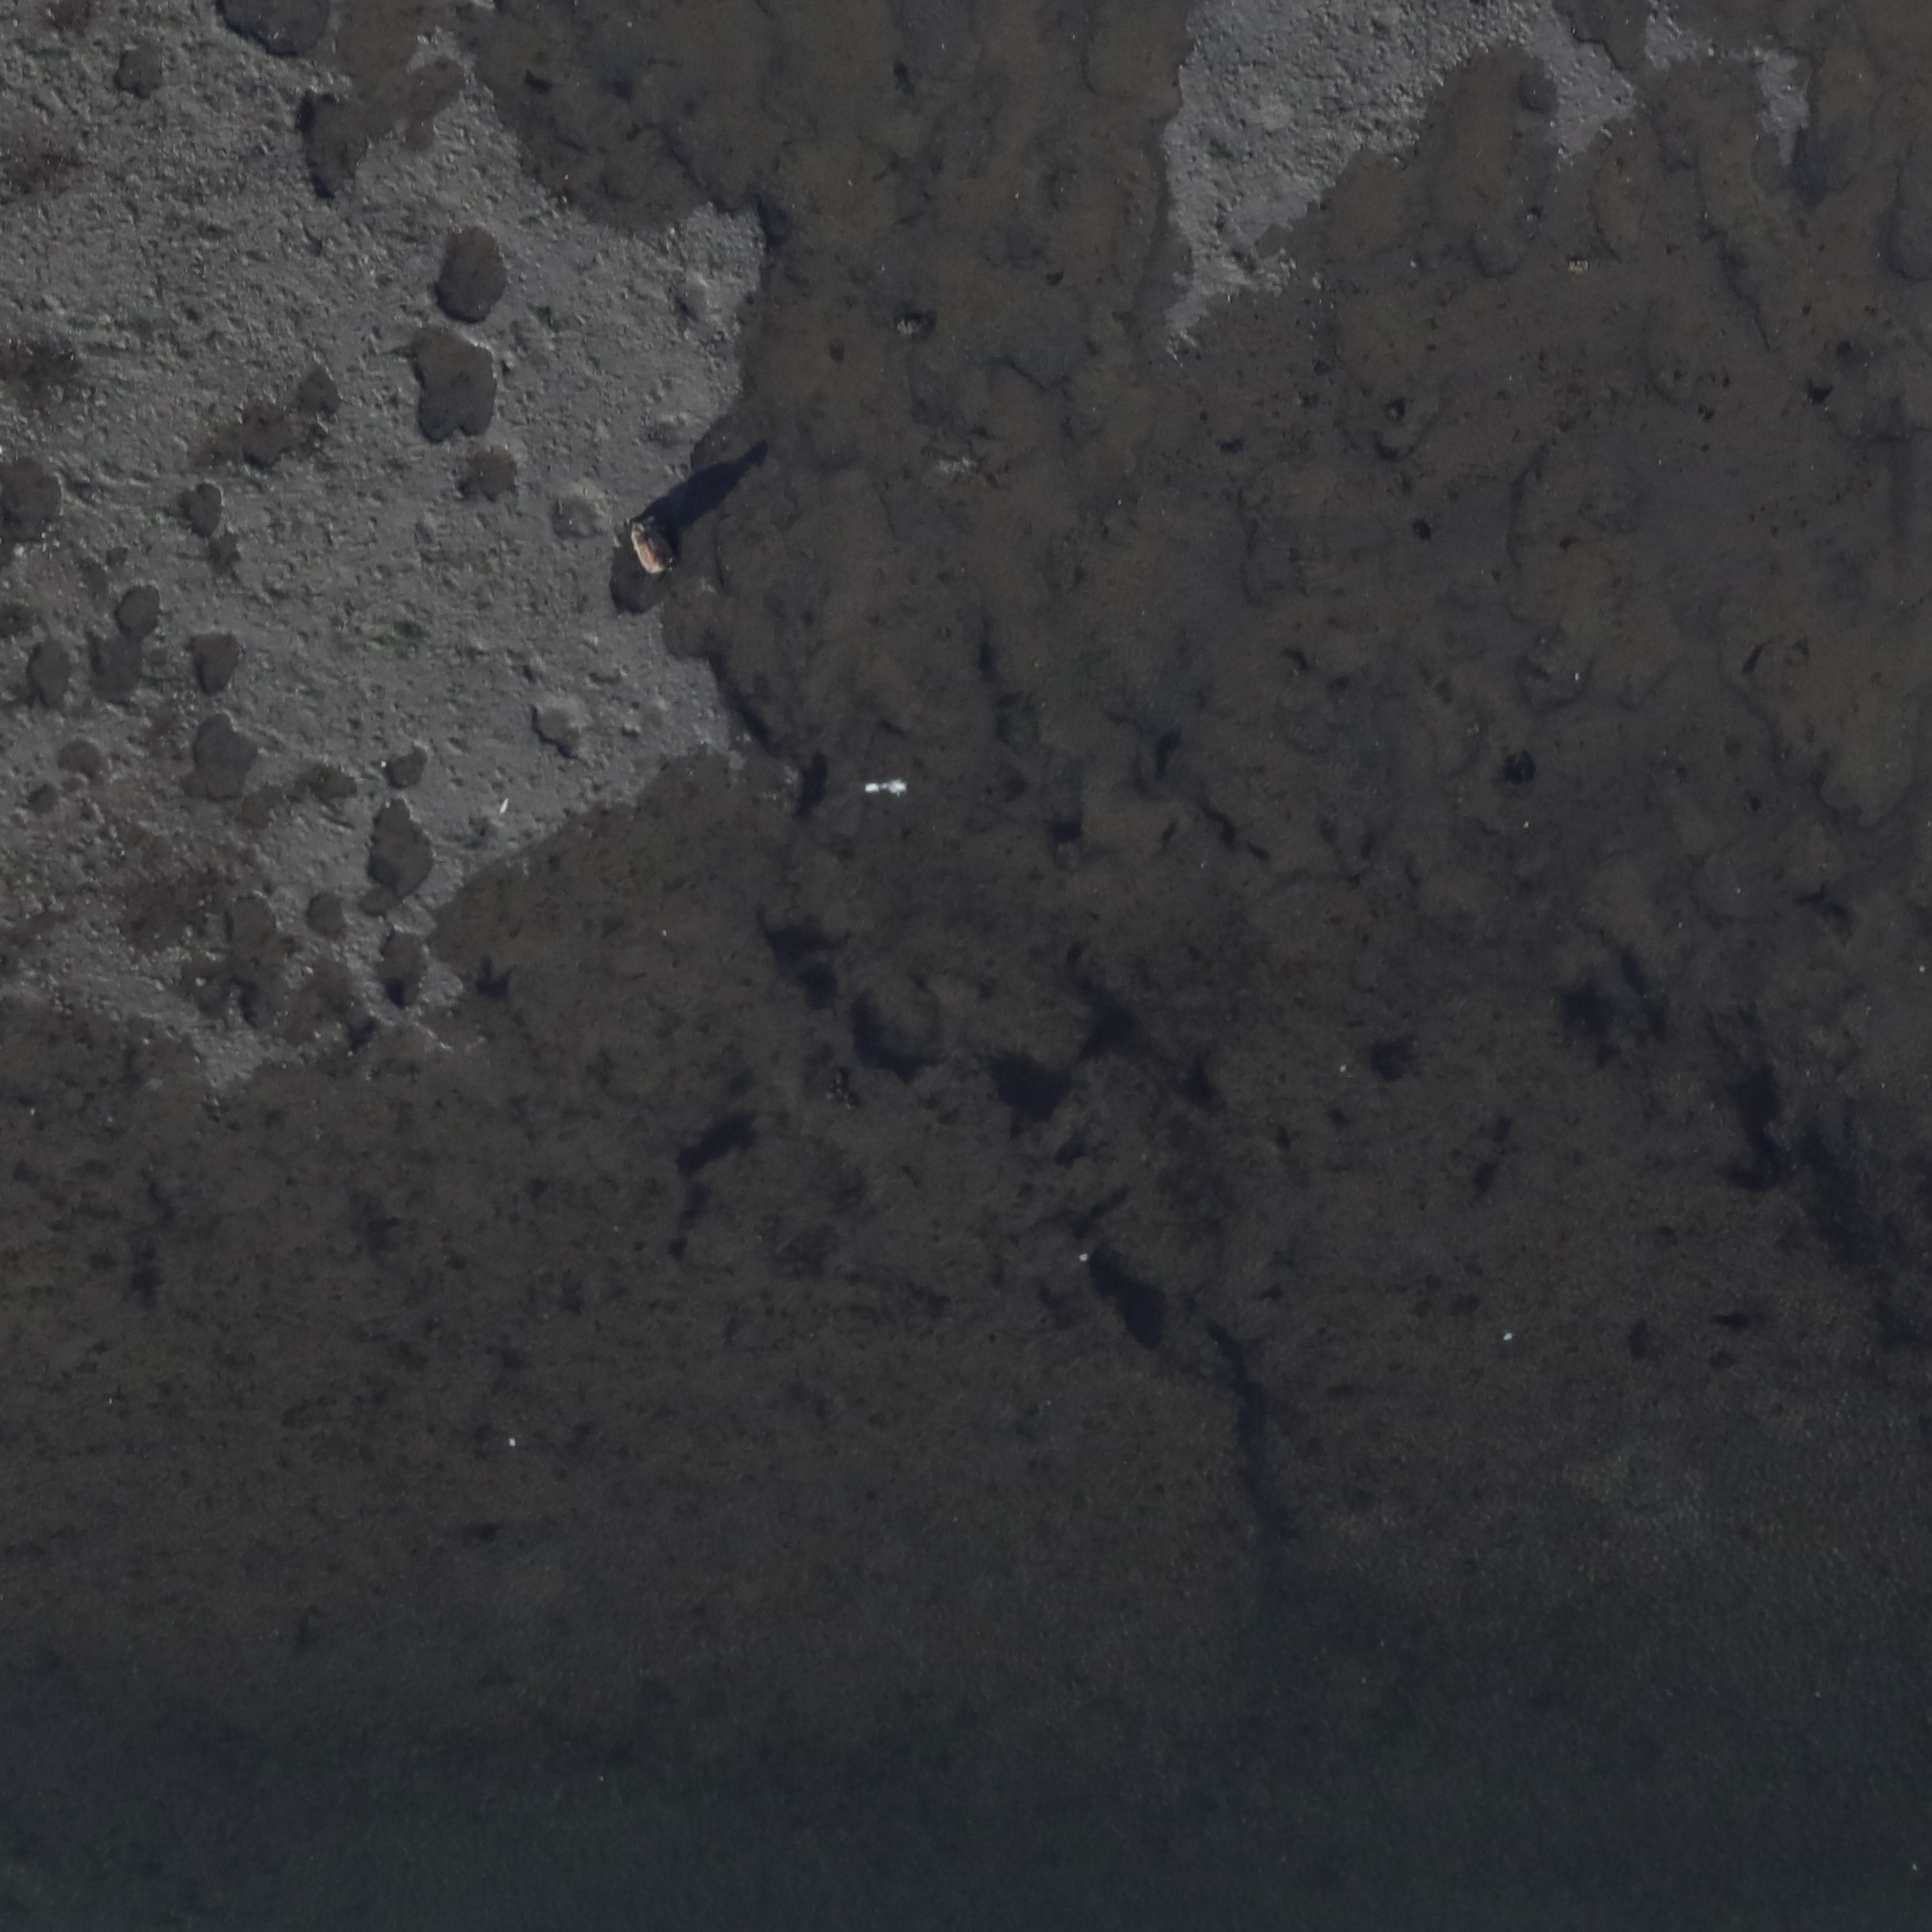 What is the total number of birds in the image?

1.